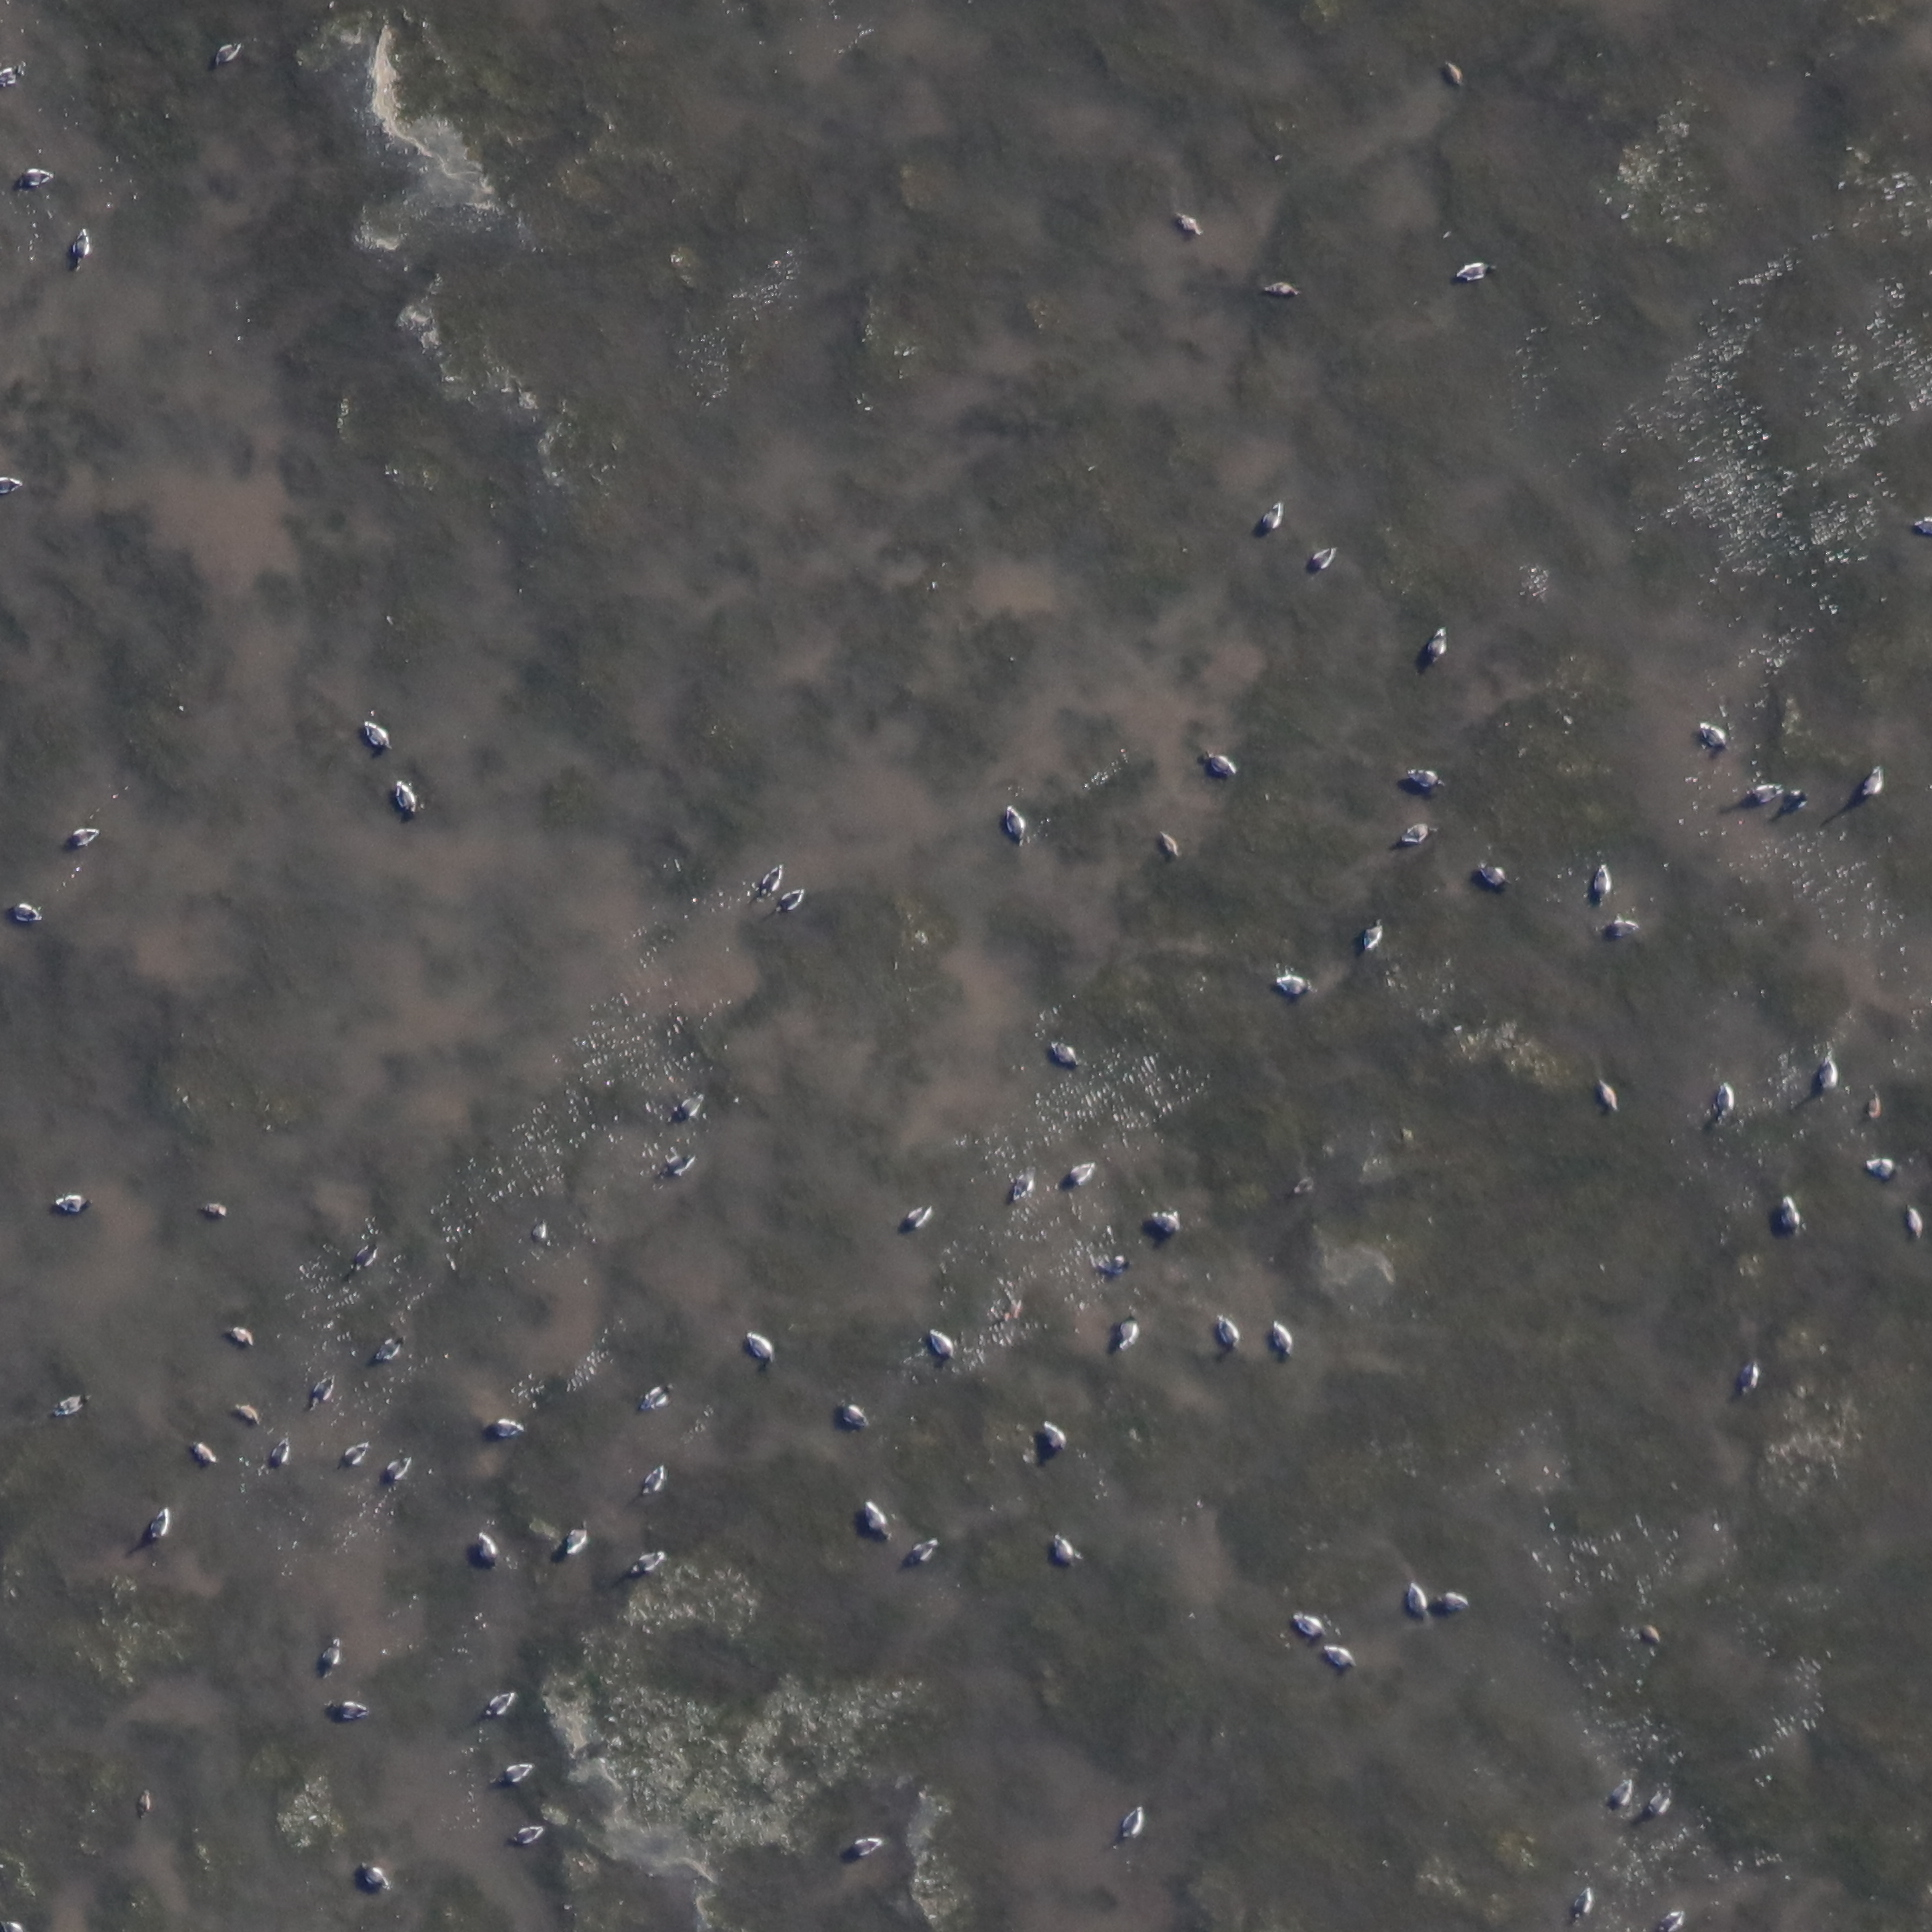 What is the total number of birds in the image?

99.